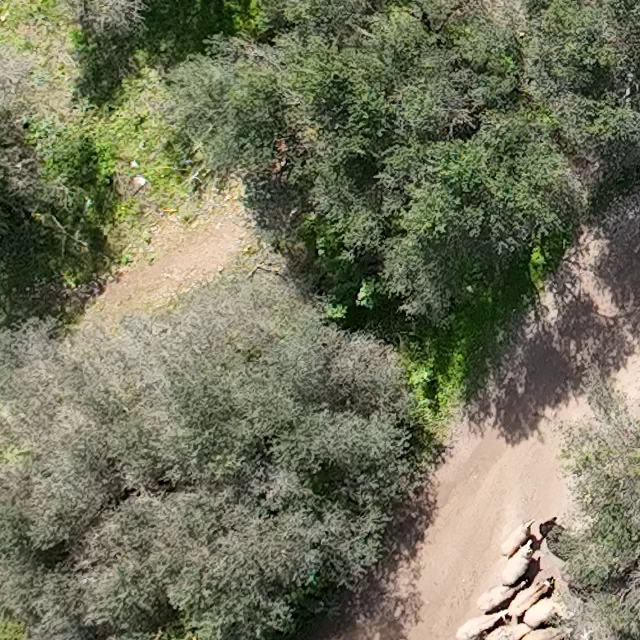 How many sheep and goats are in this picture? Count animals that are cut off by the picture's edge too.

8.